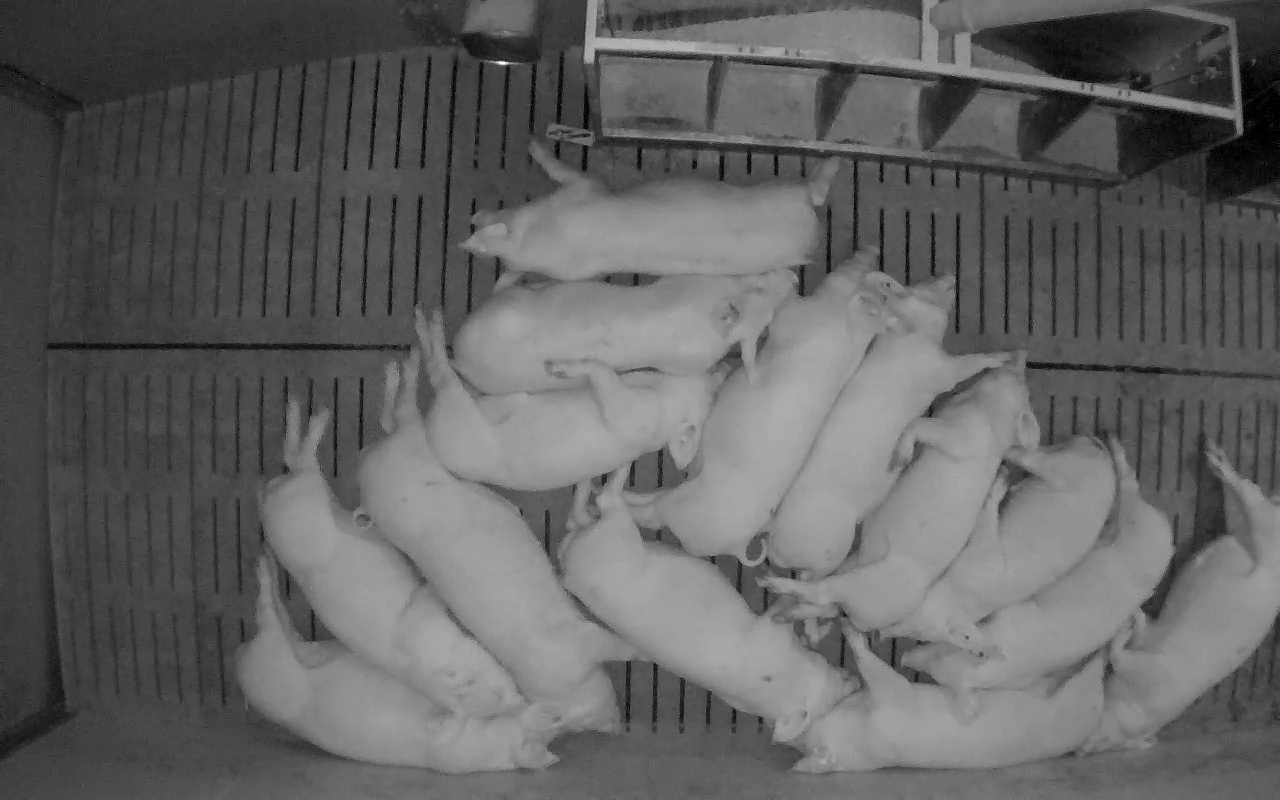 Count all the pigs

14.